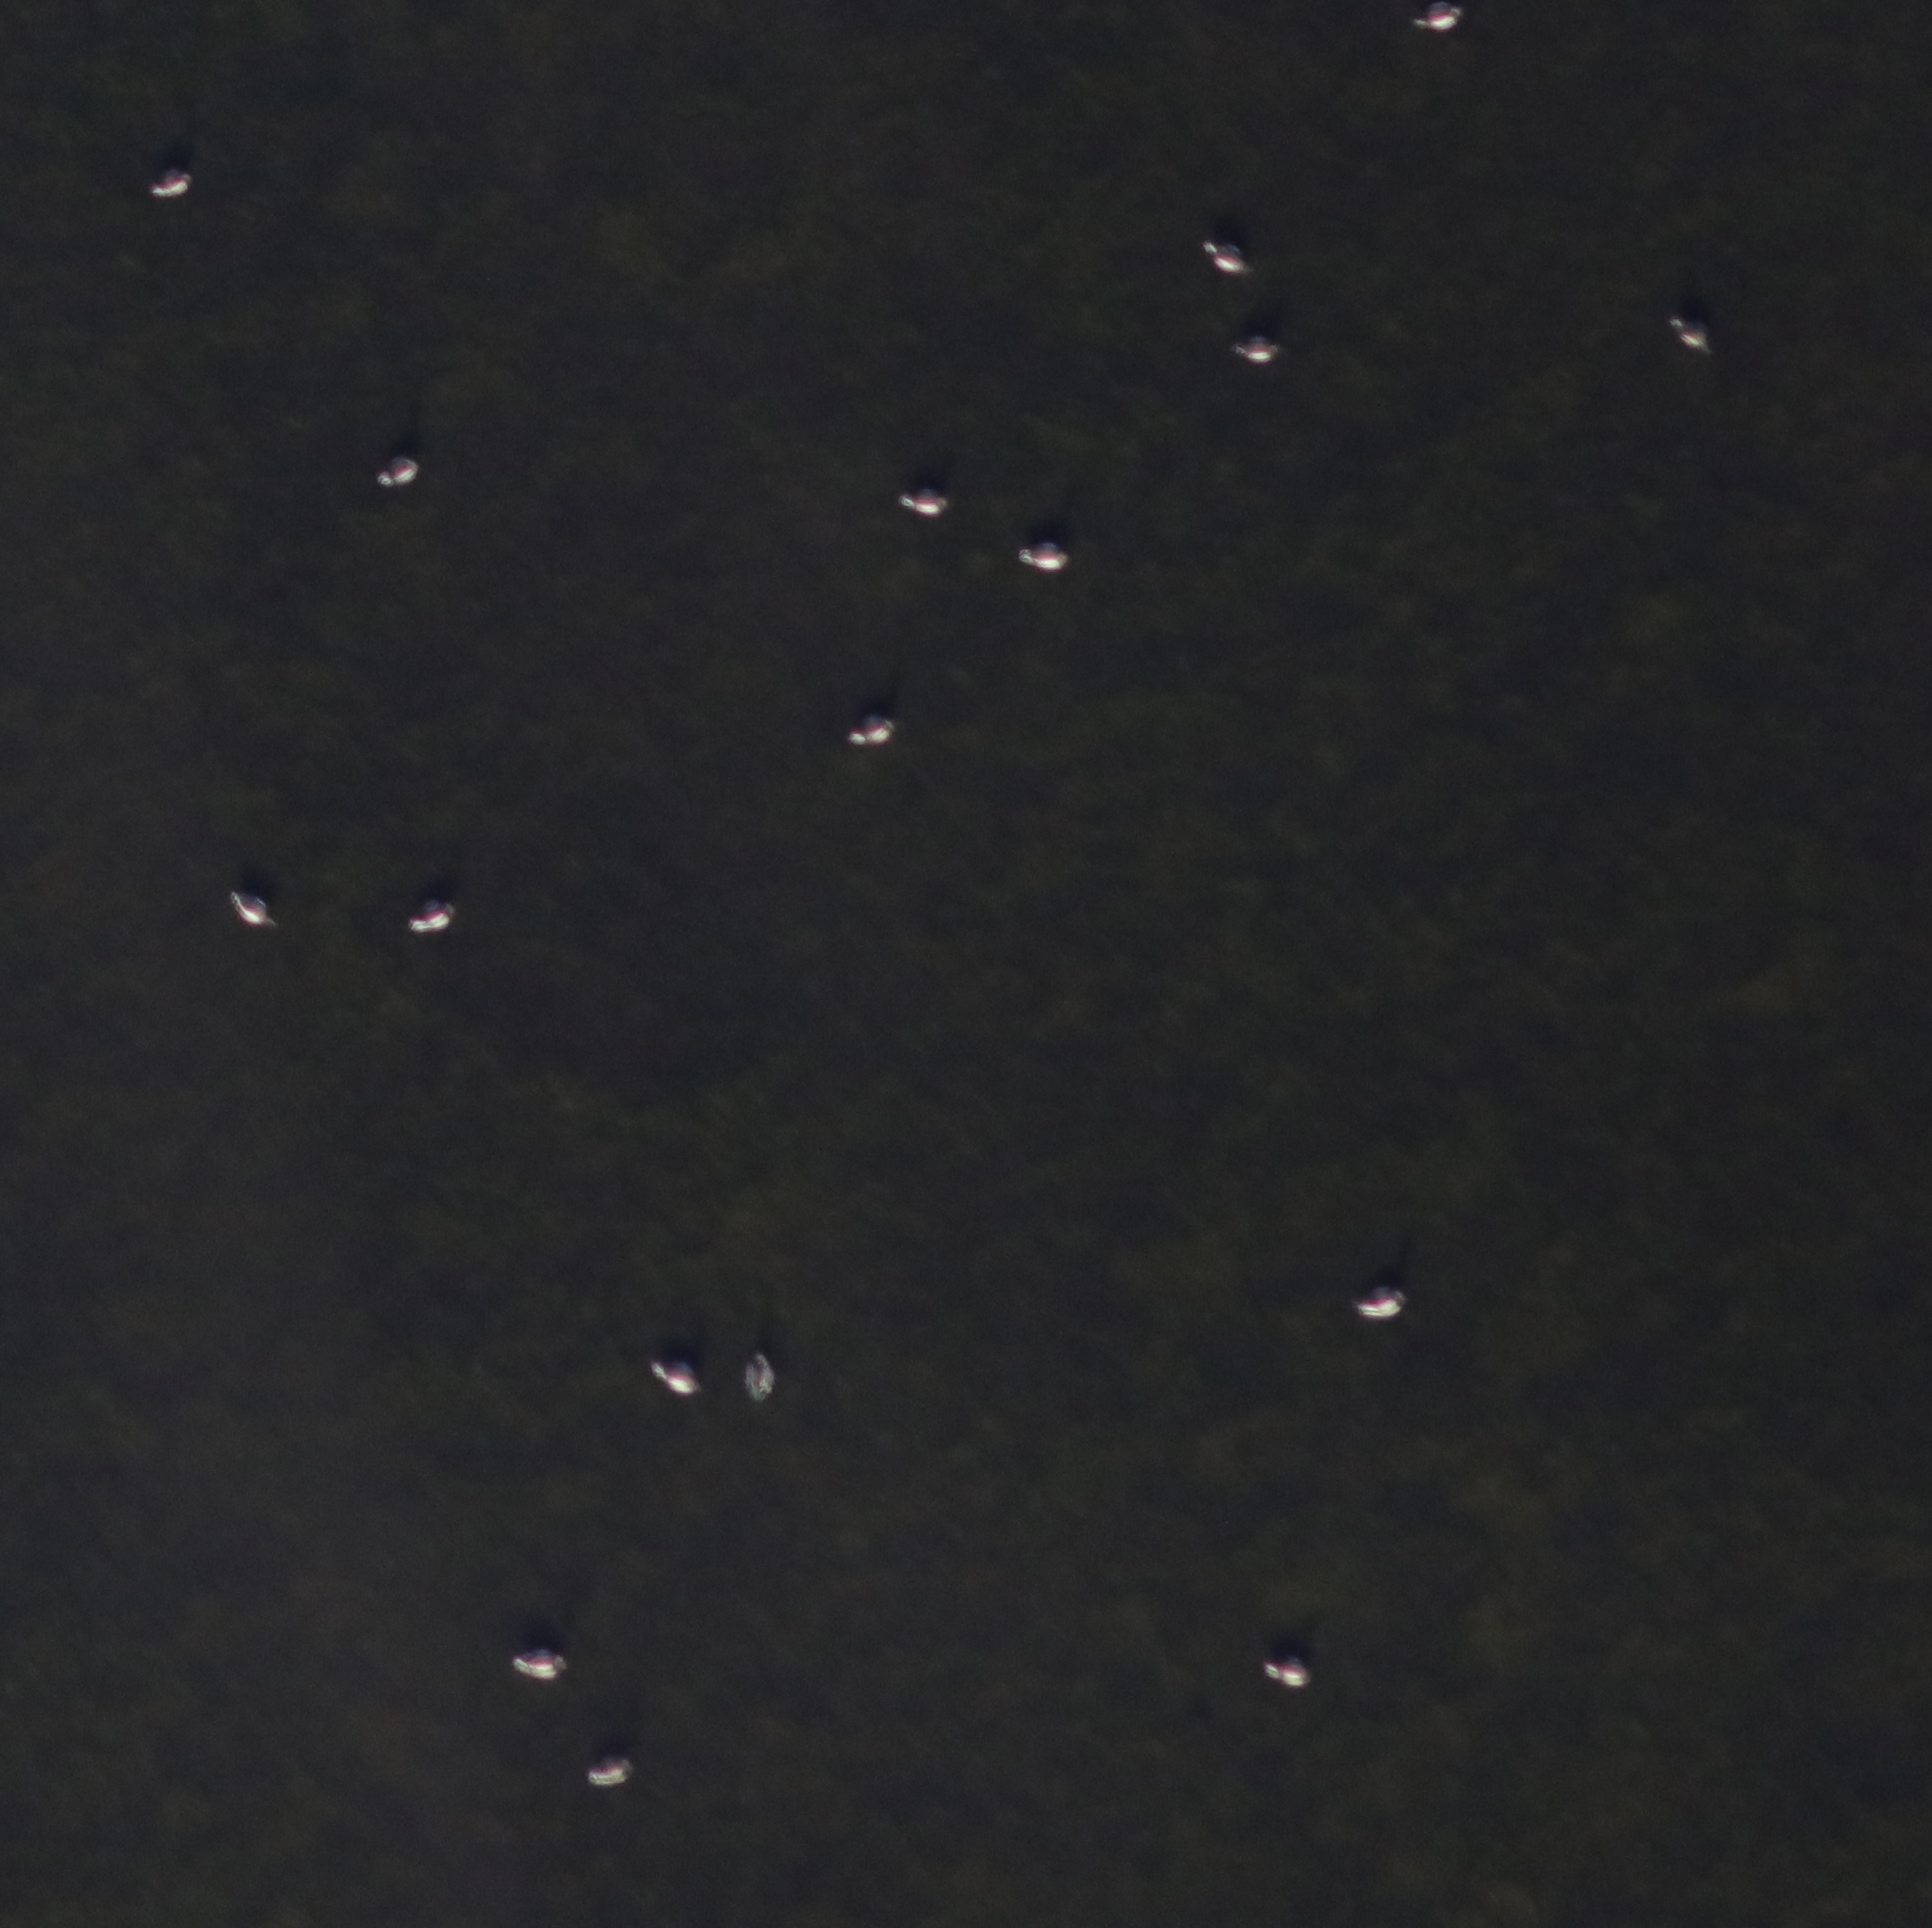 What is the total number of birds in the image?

17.